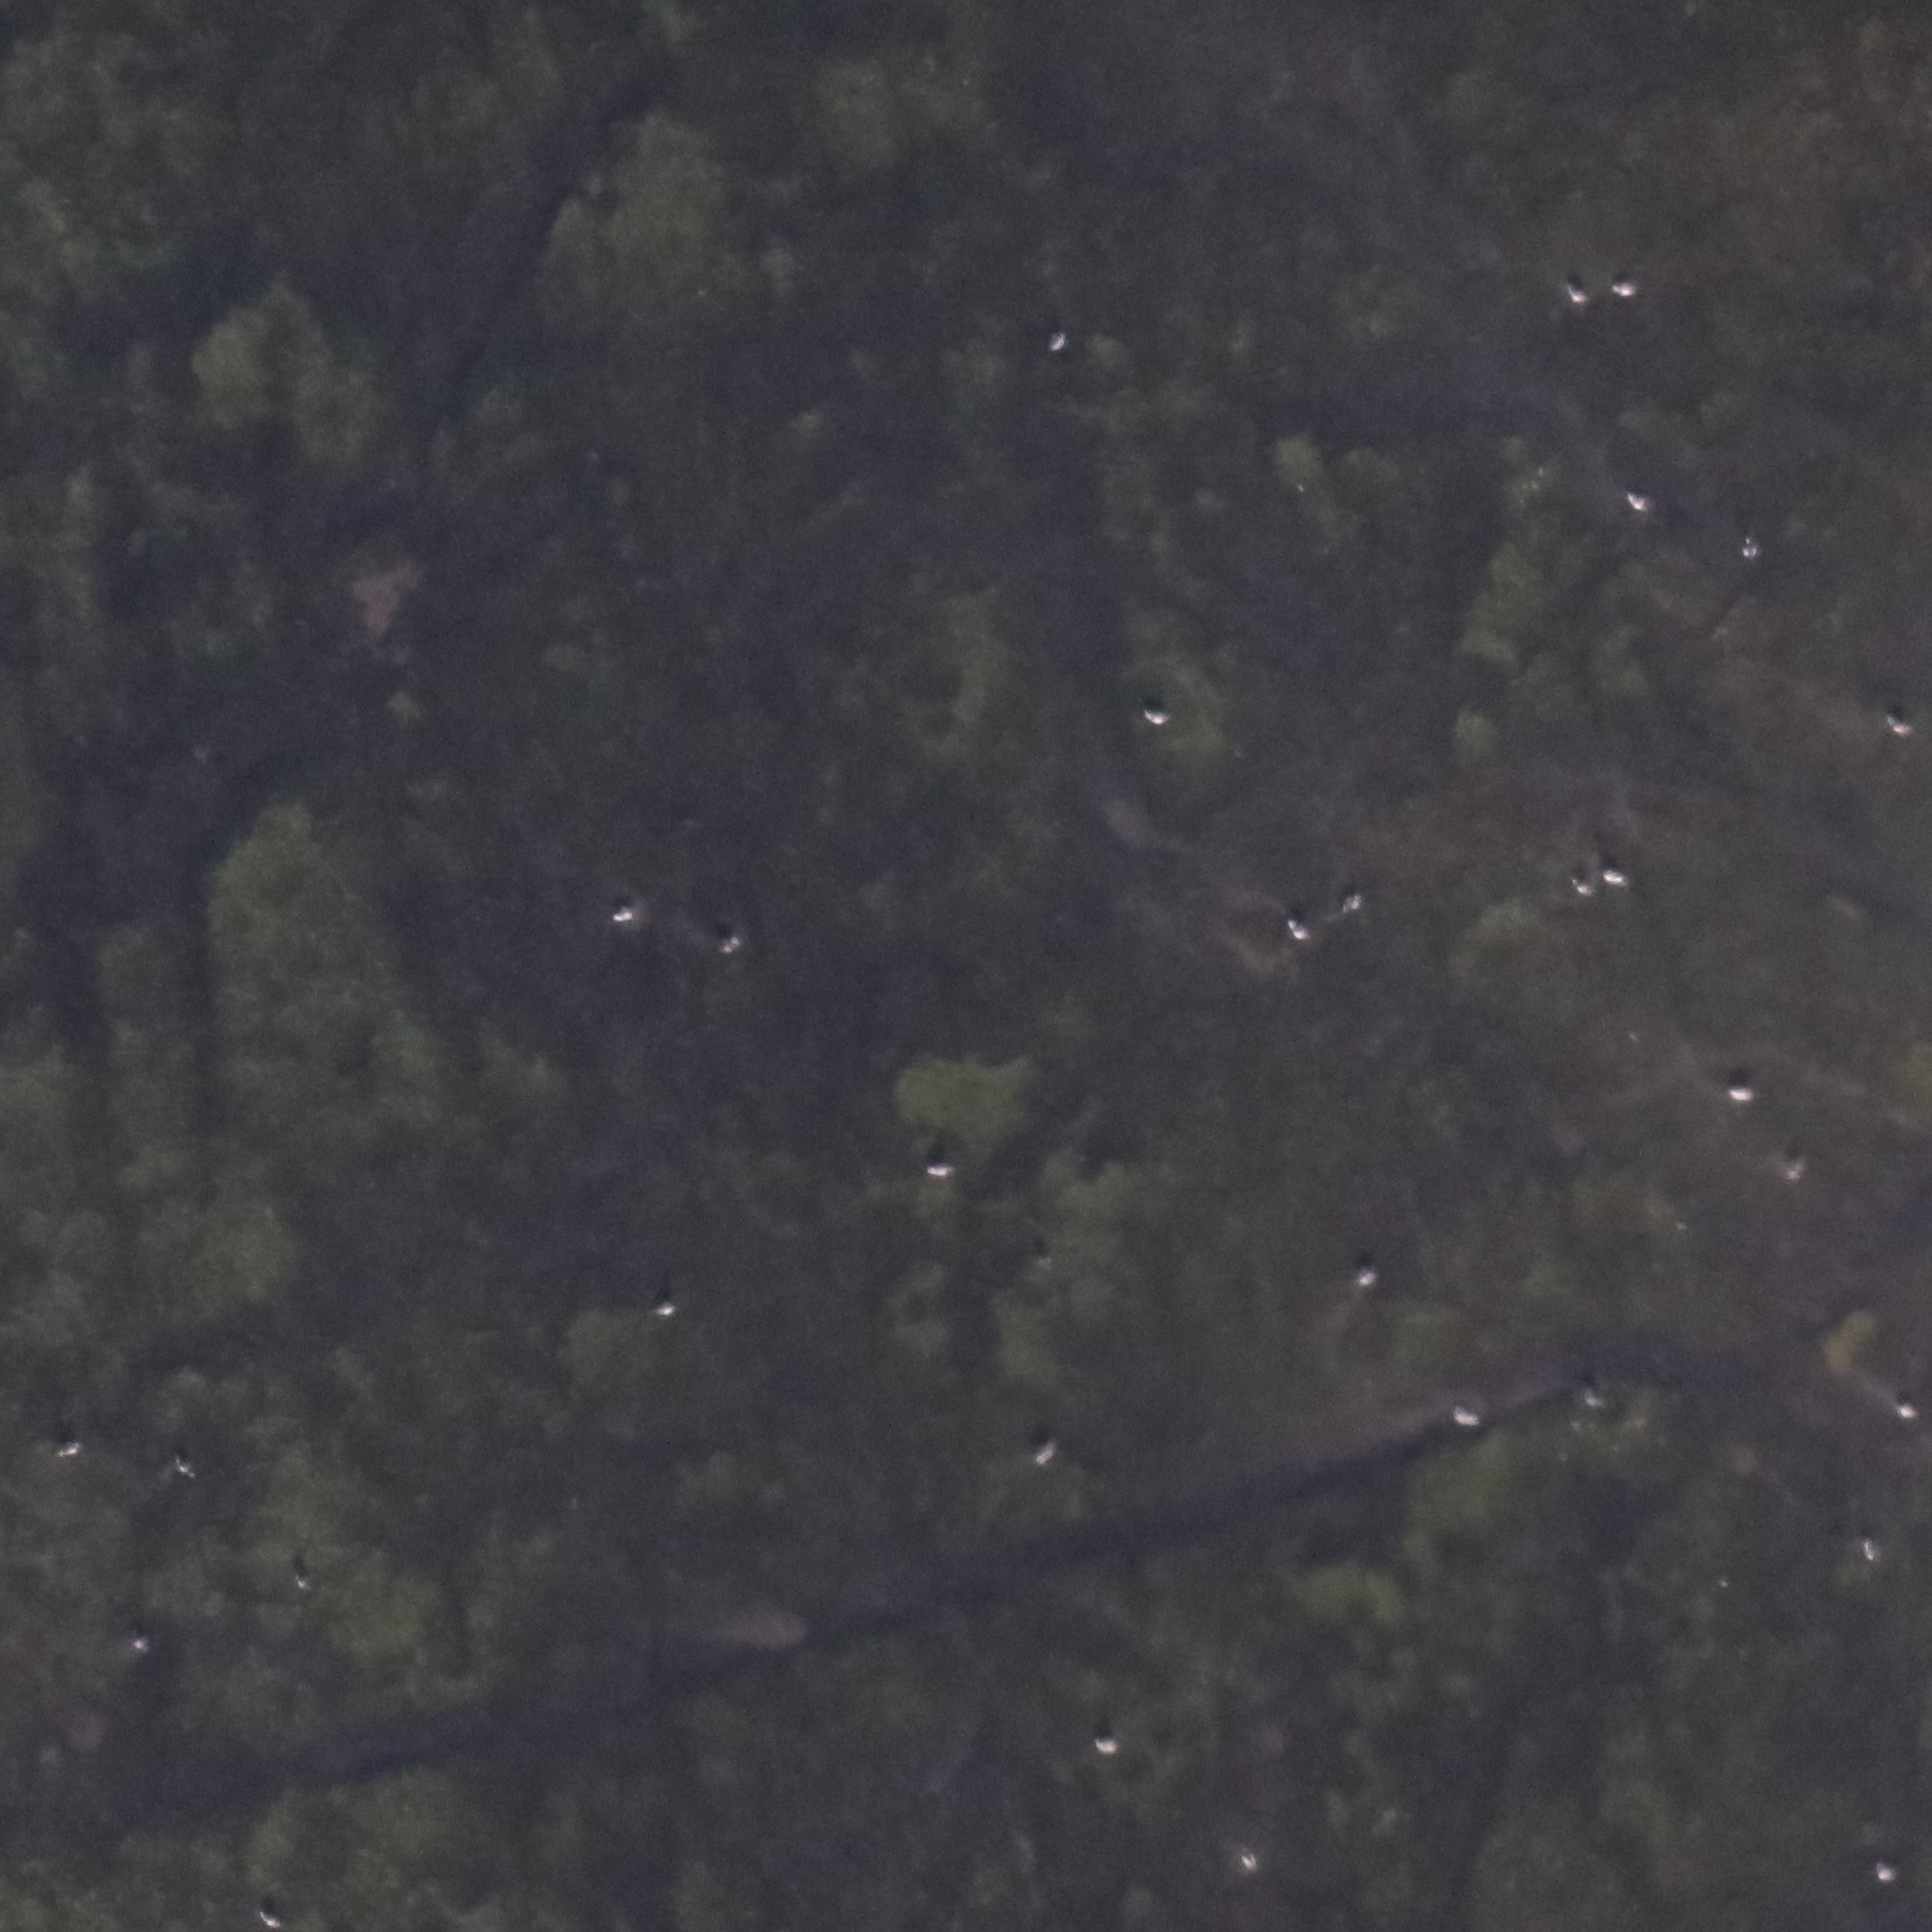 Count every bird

30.